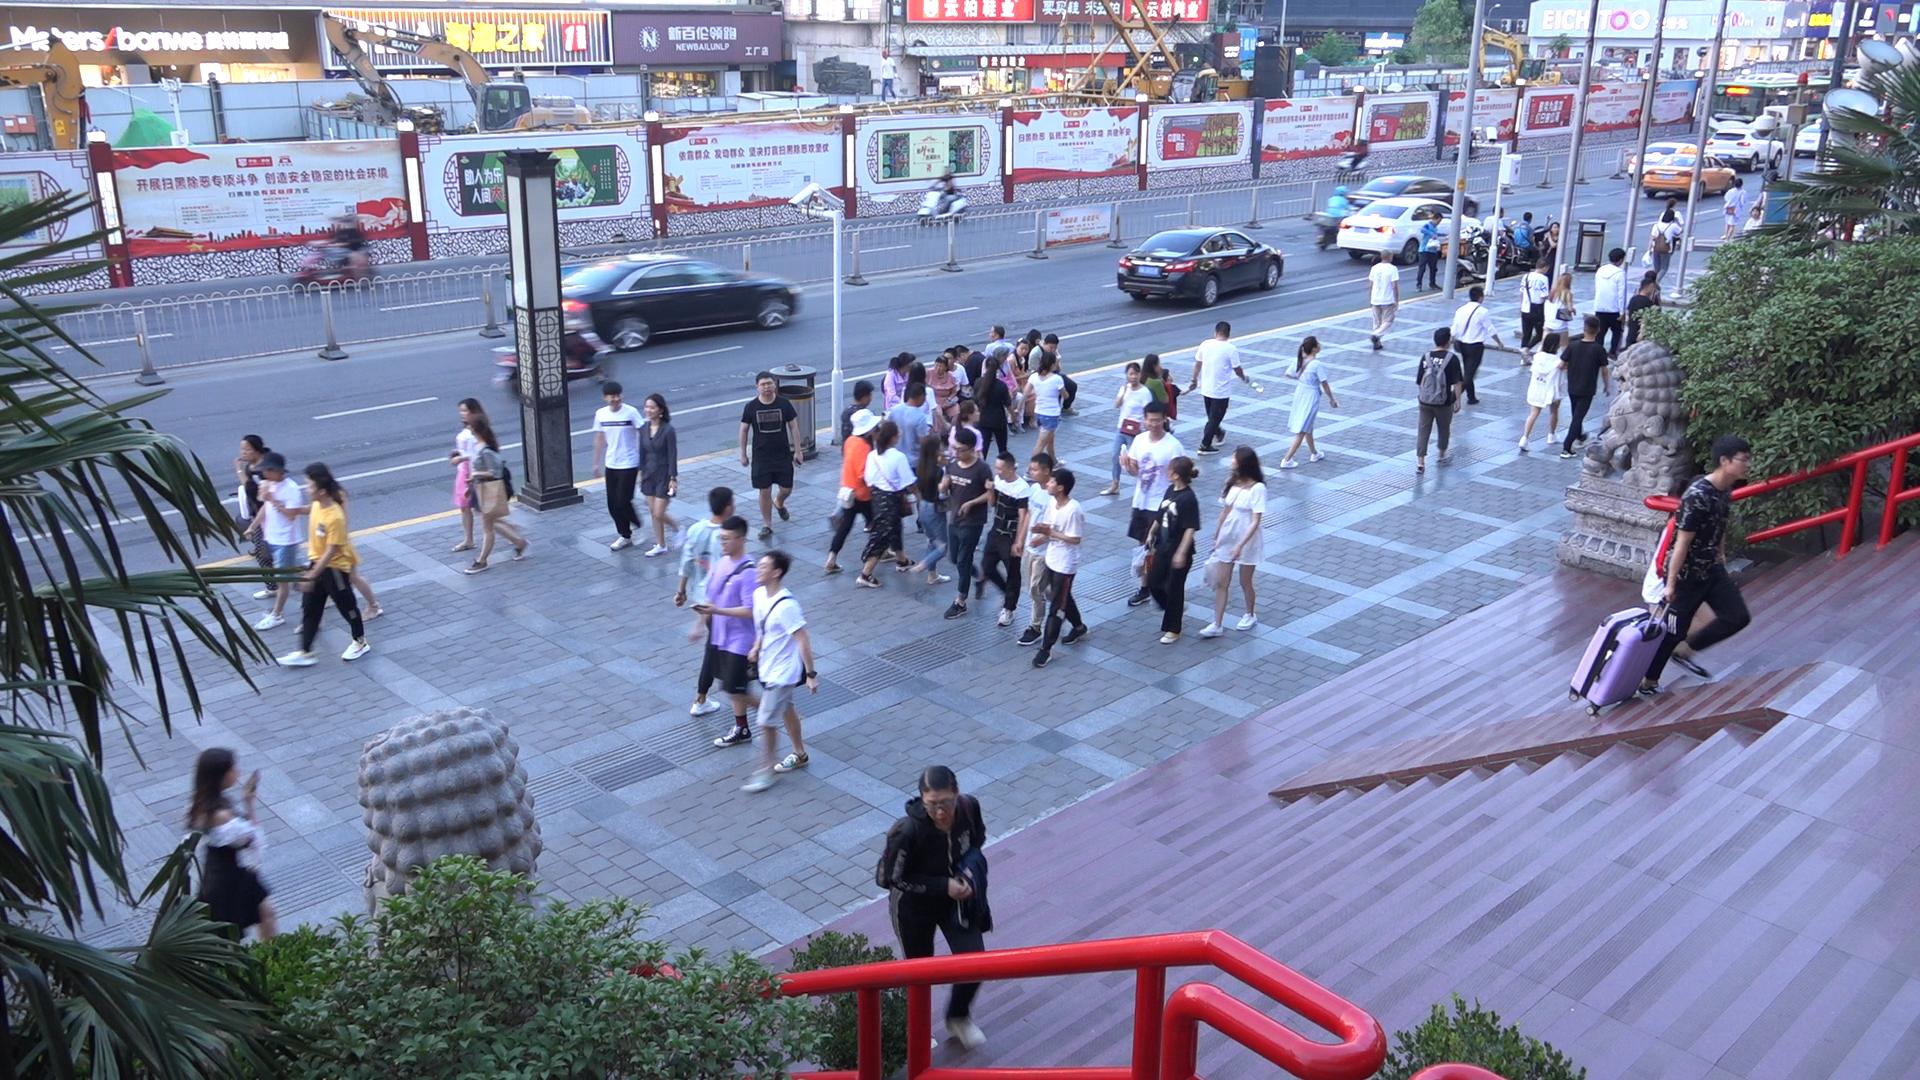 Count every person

61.